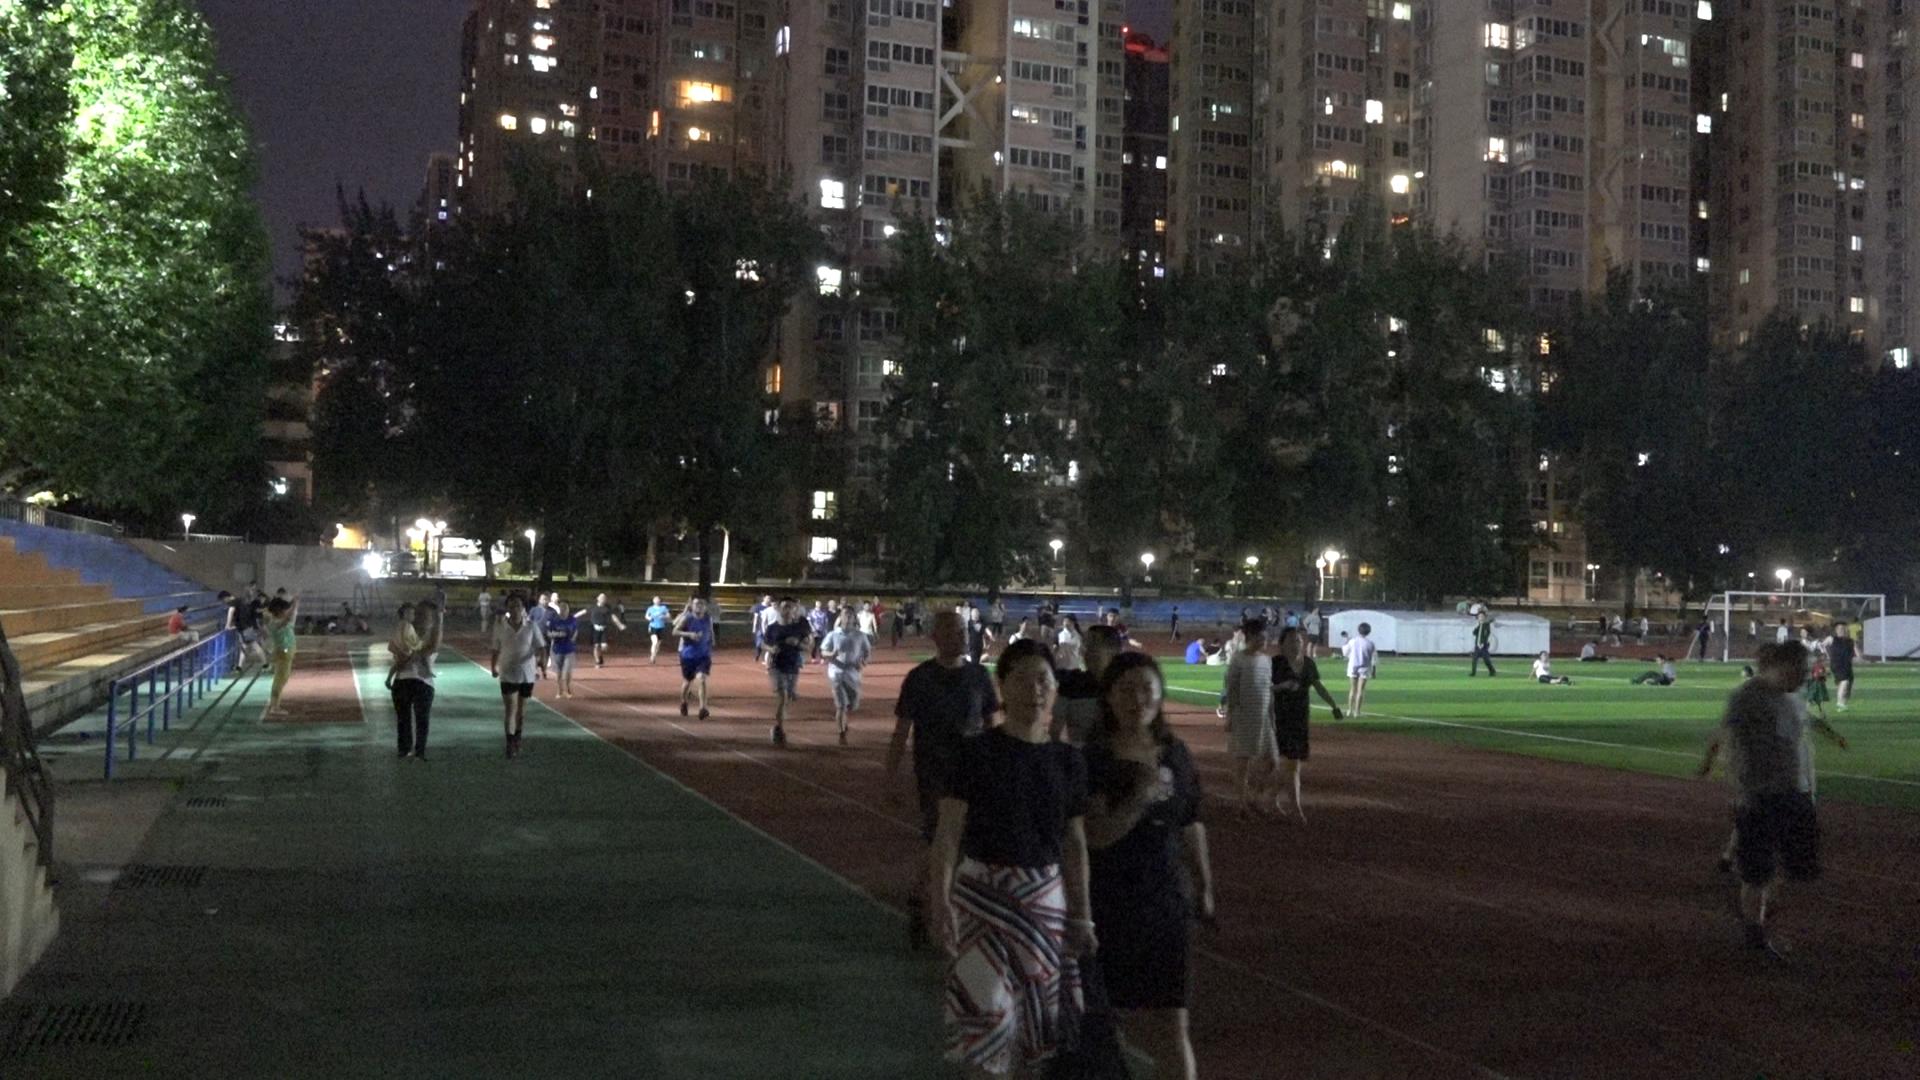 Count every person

84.